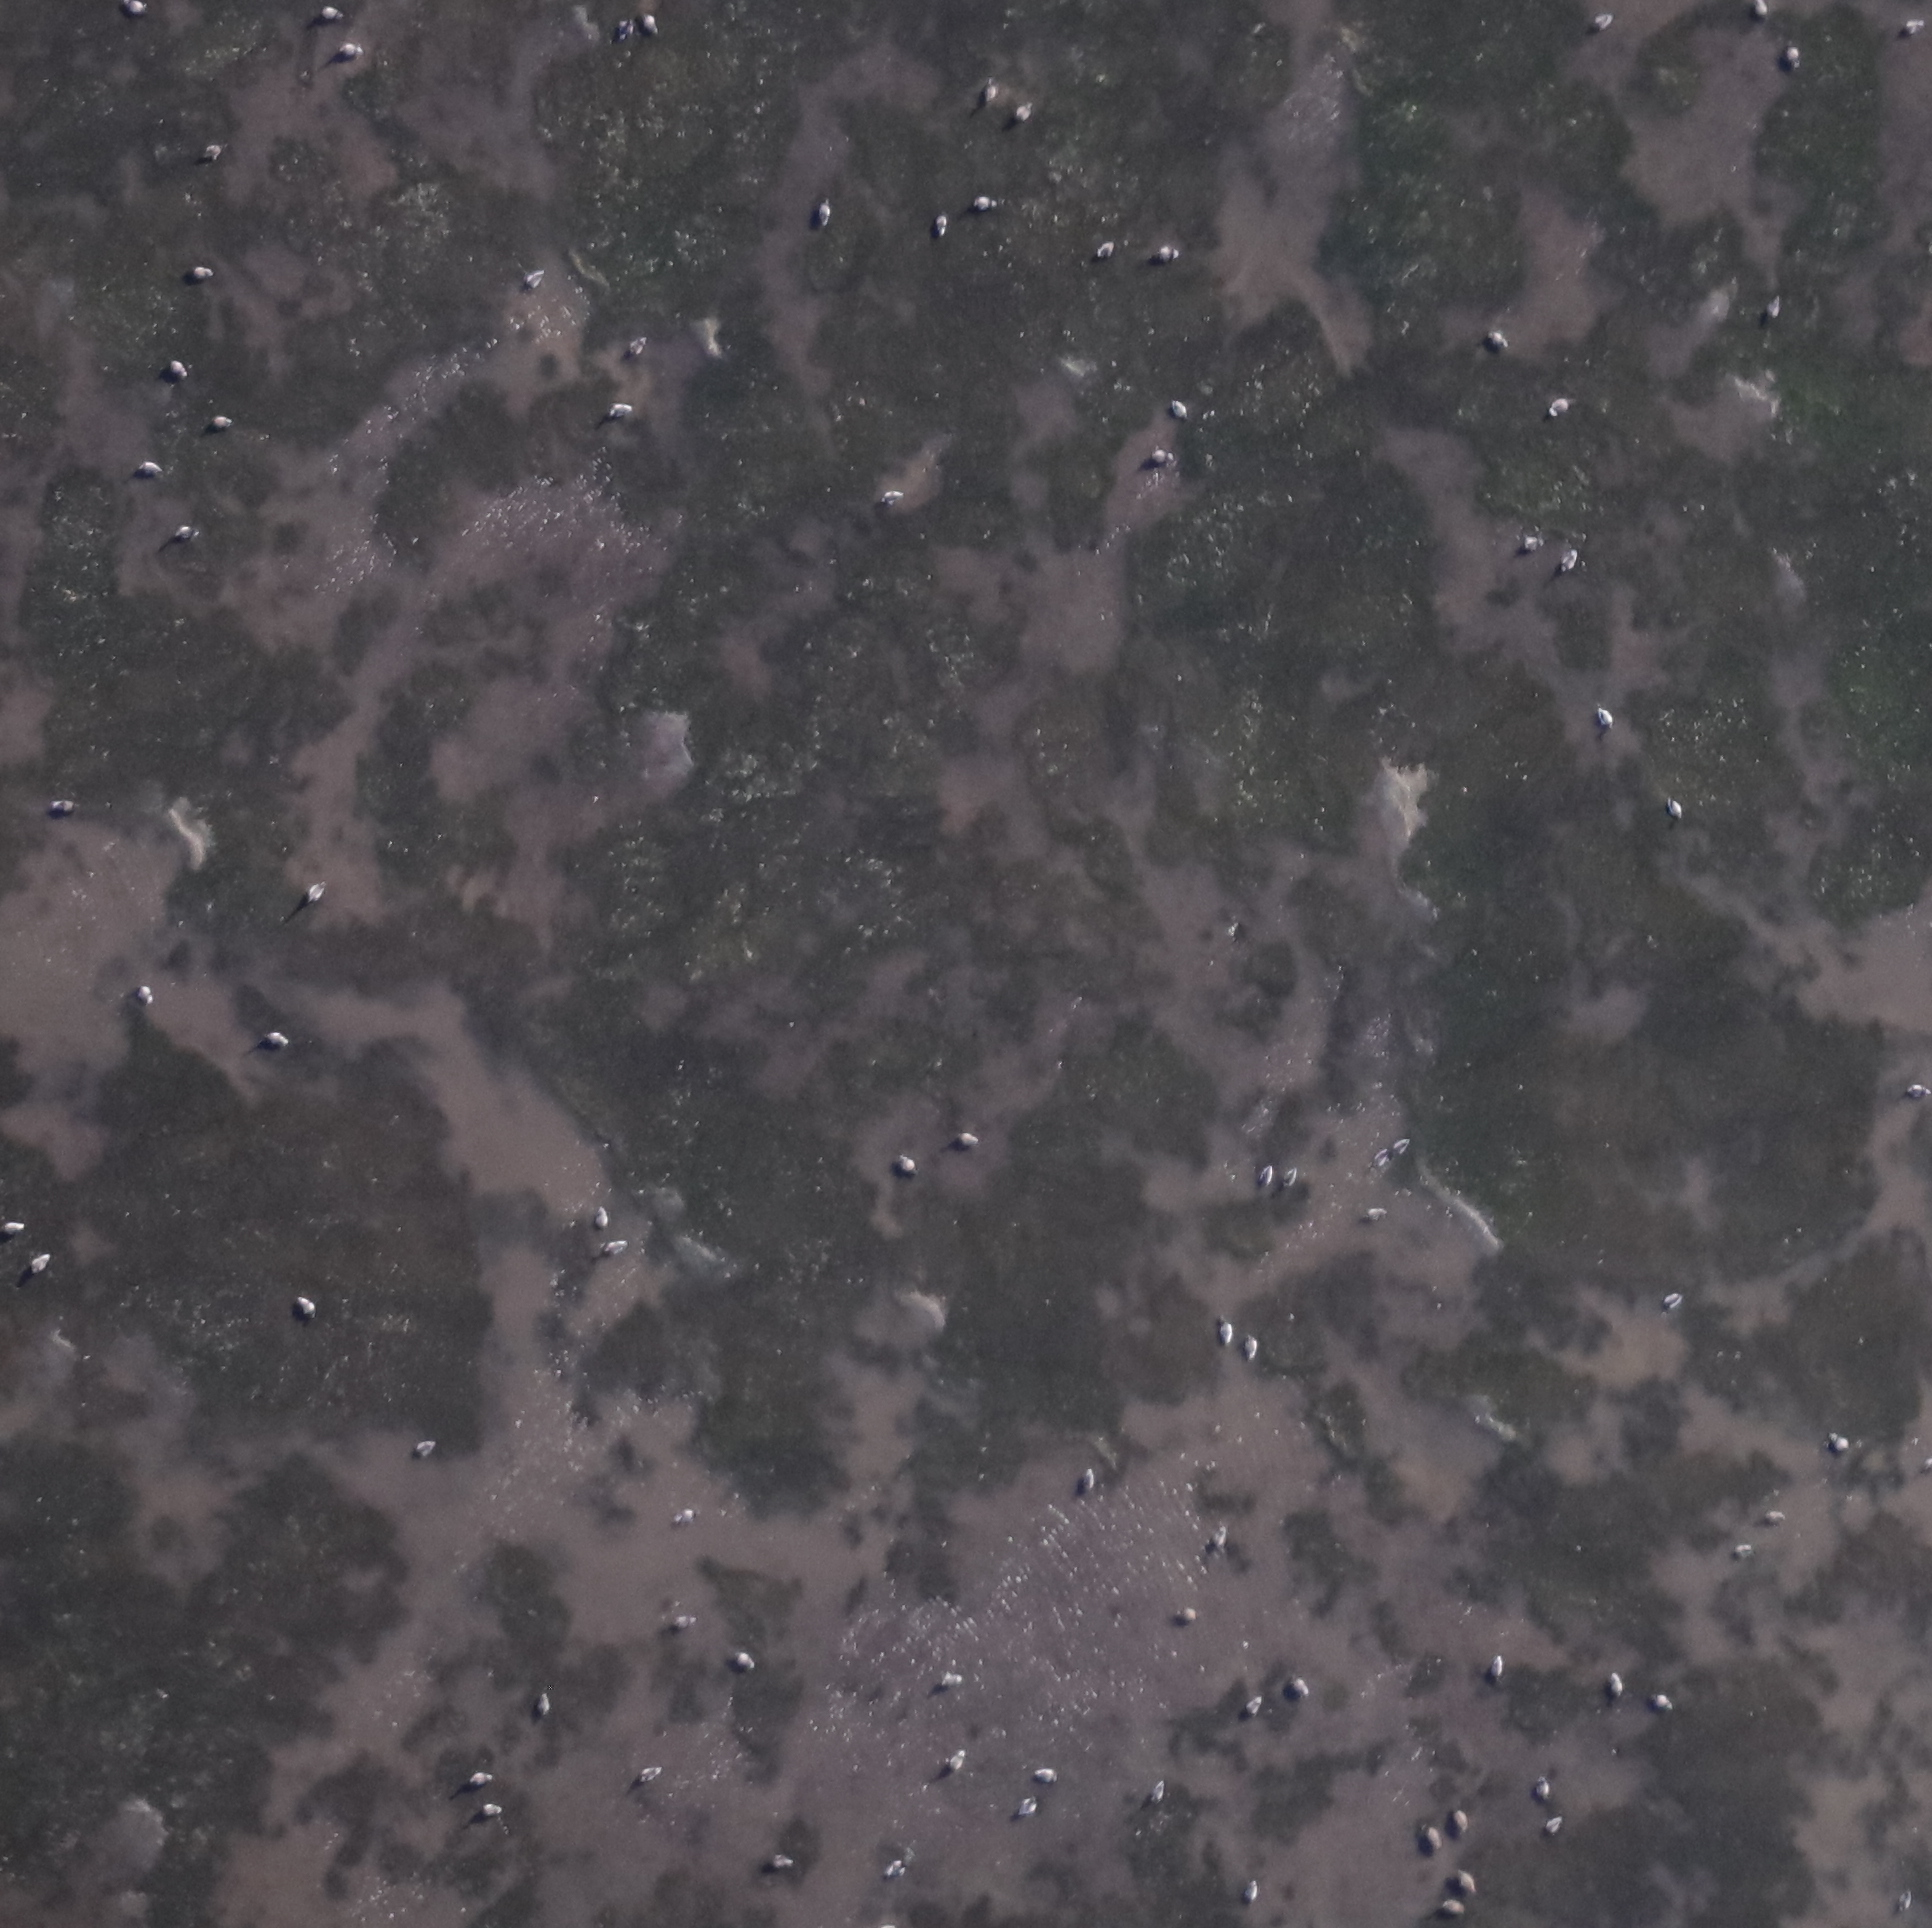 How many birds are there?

89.